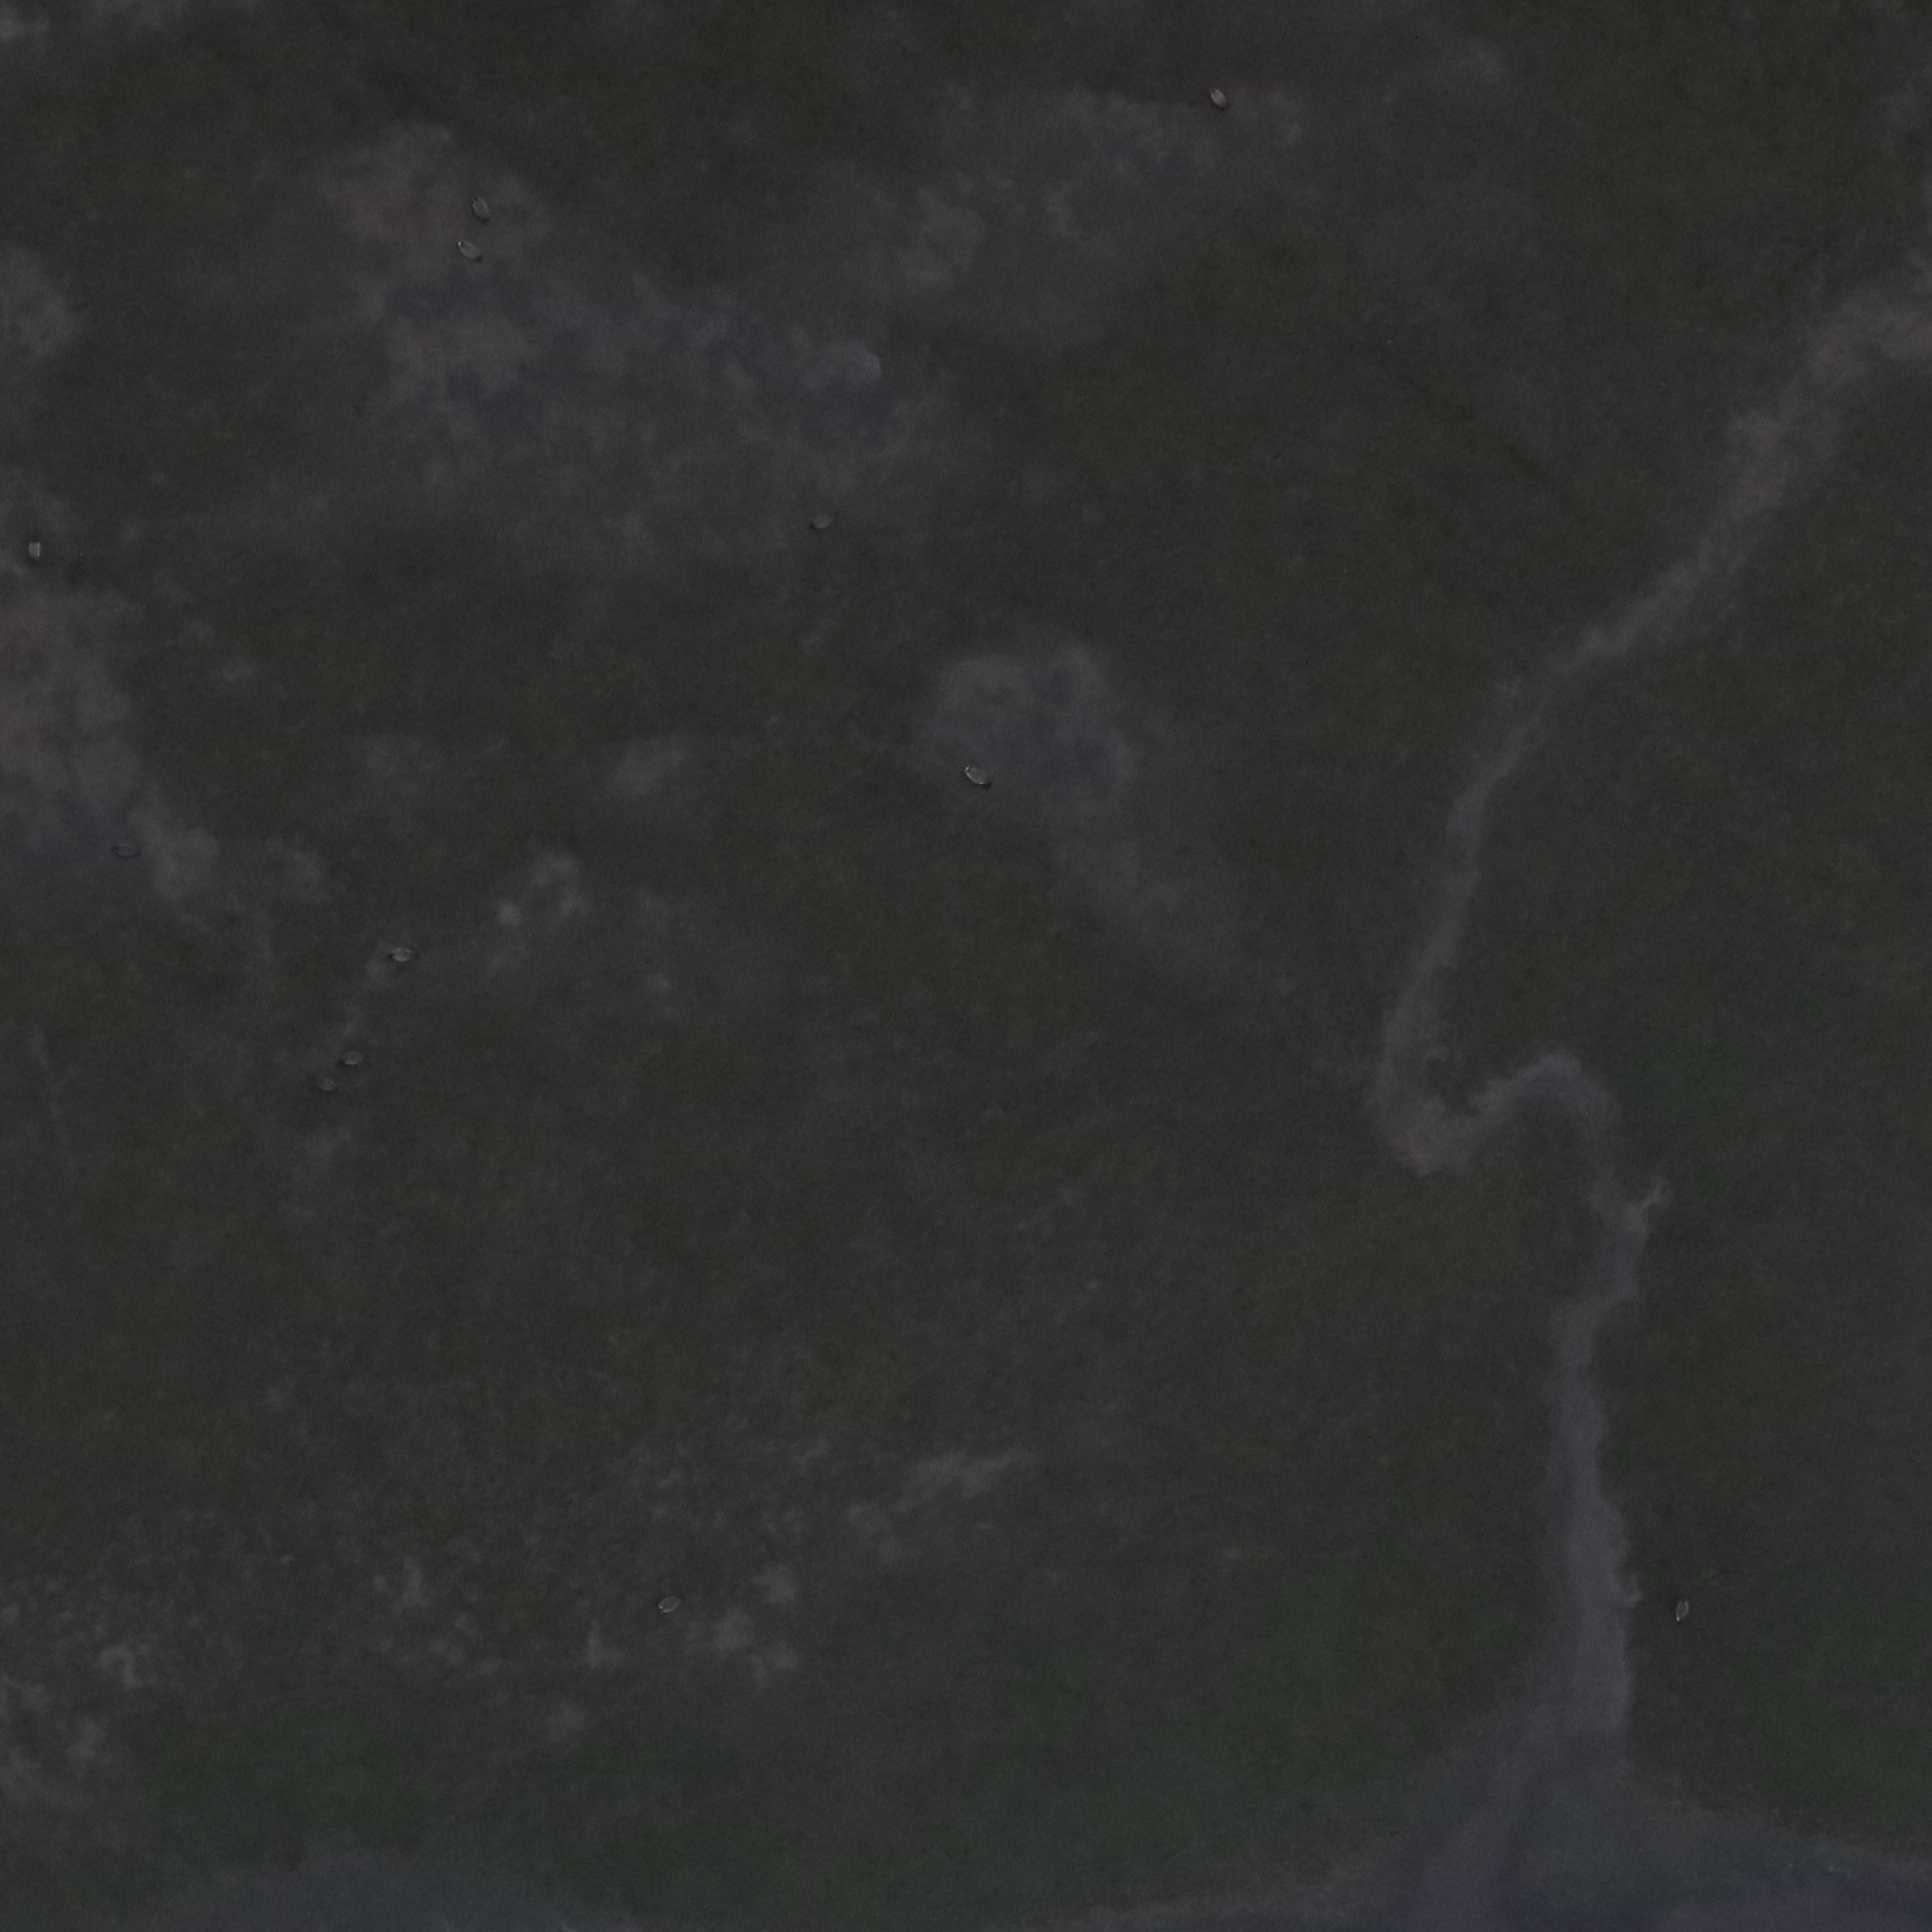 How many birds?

12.